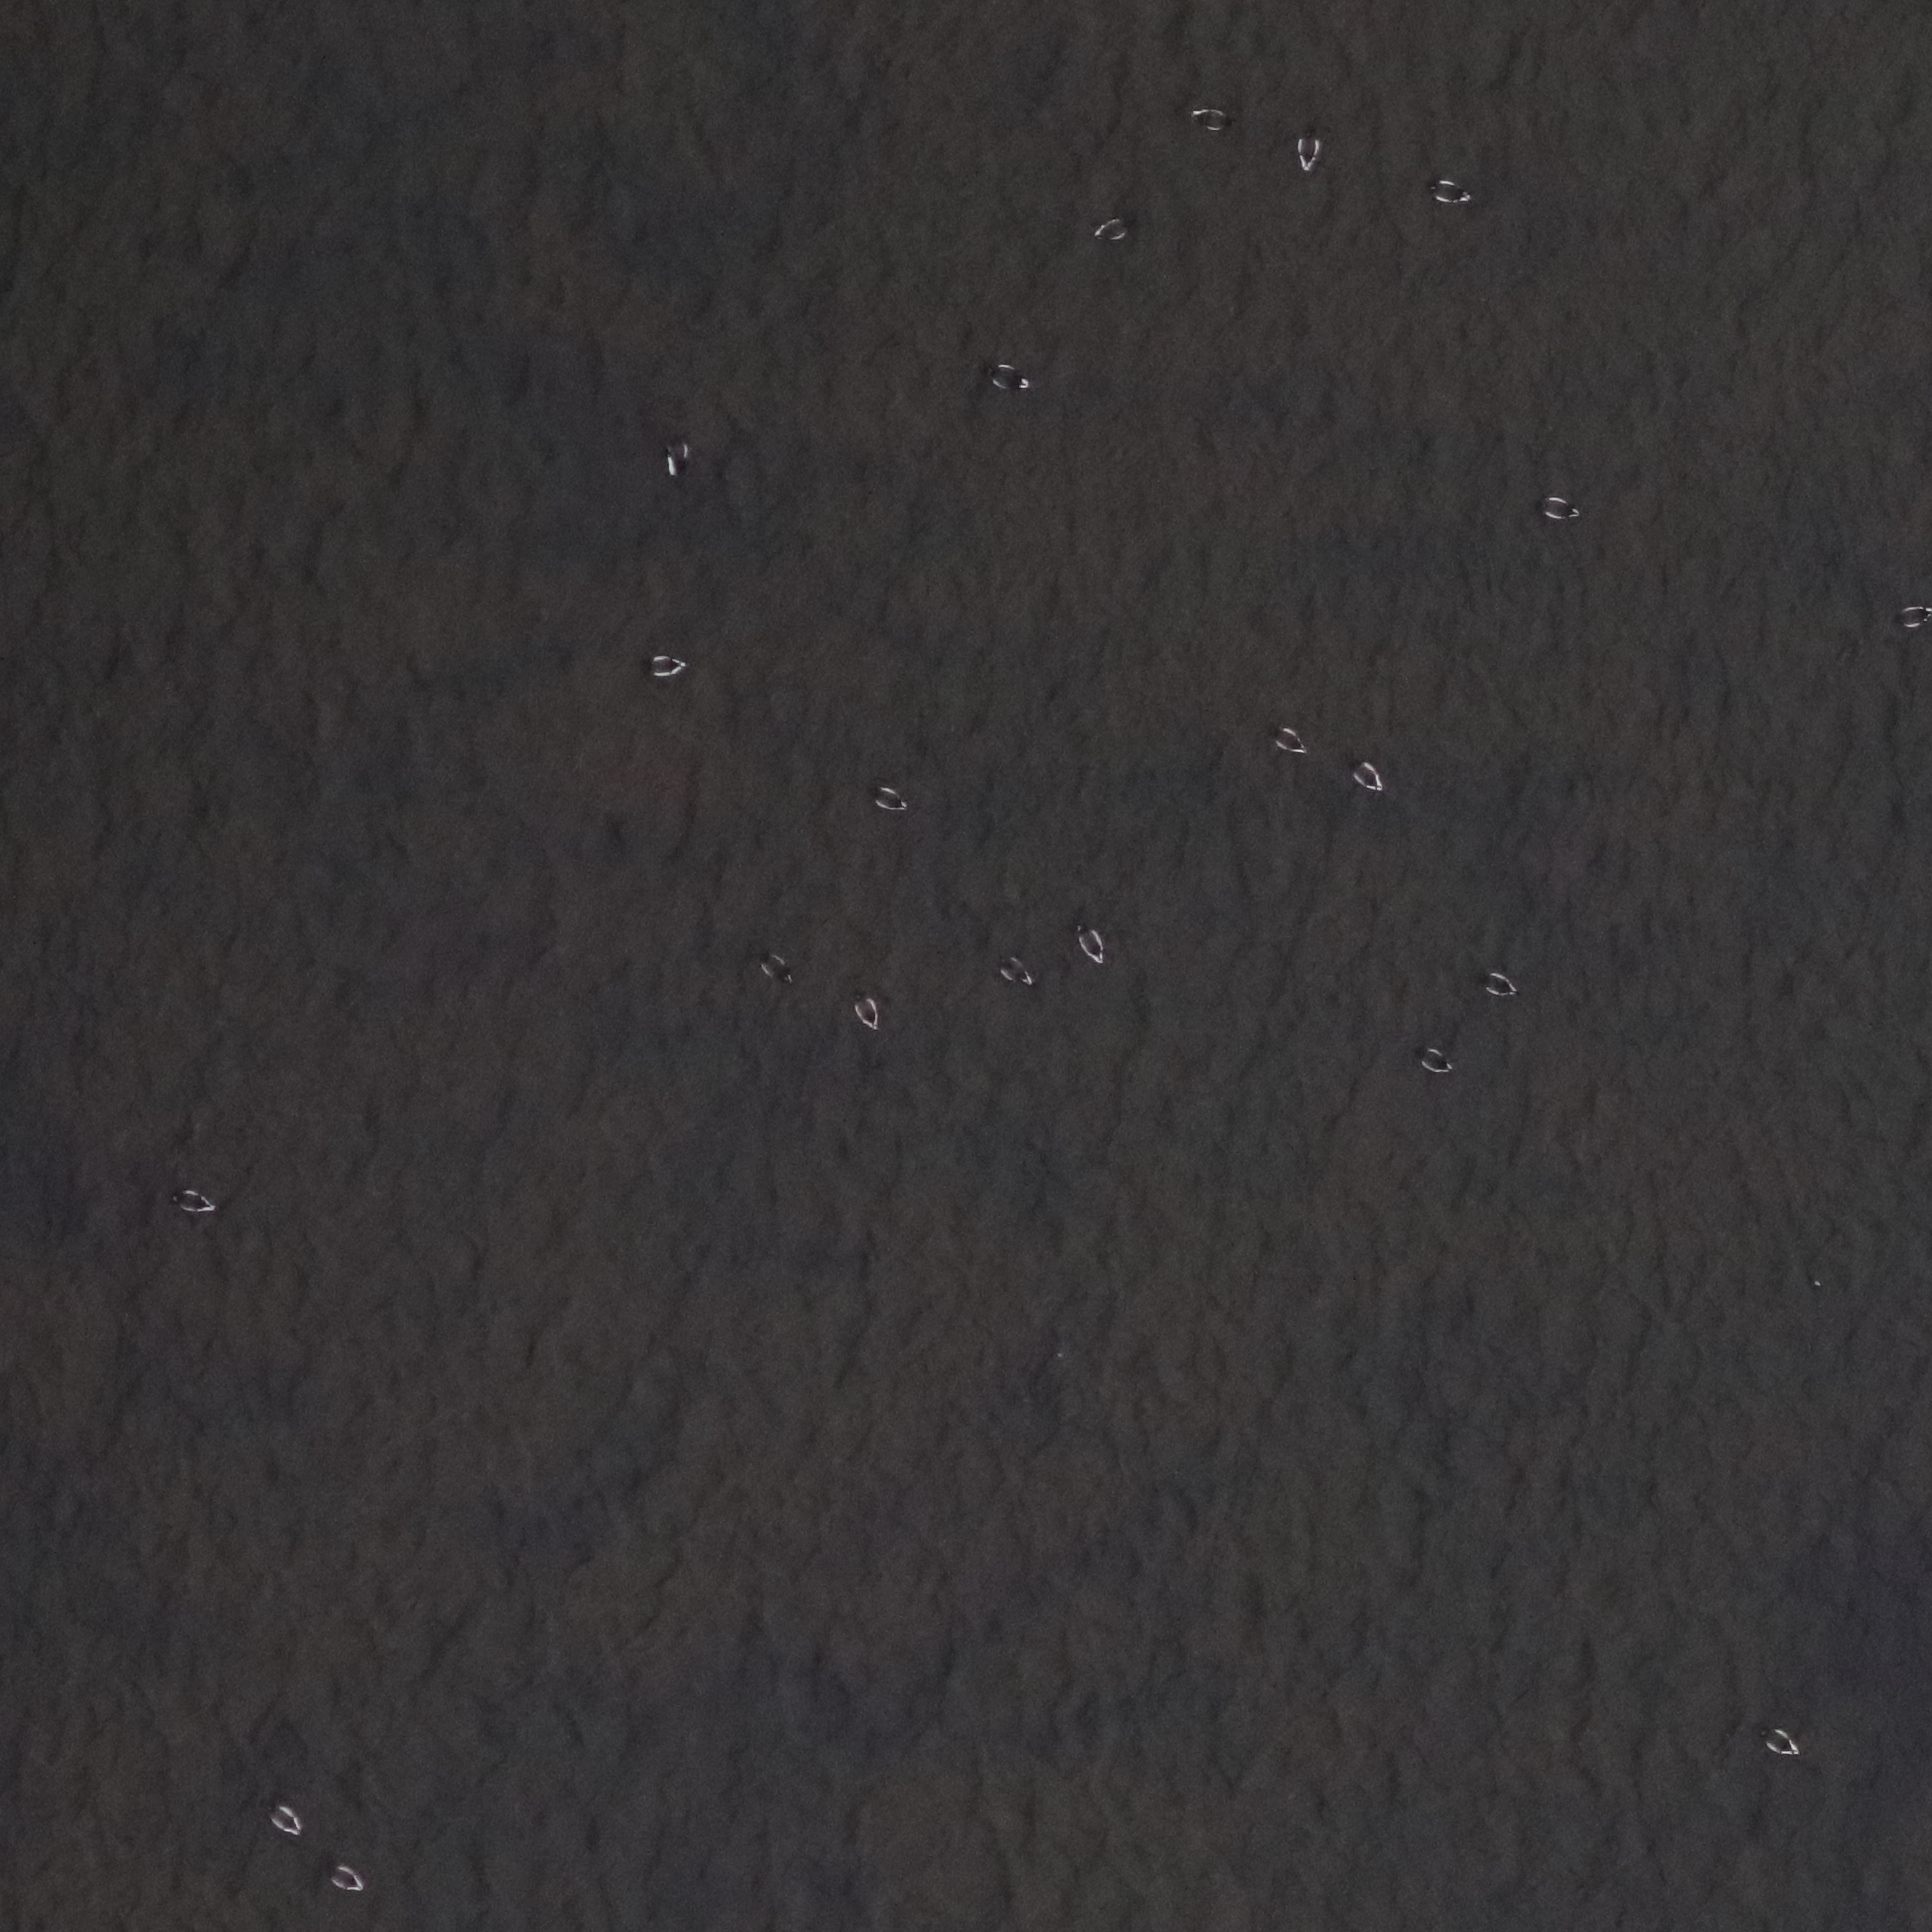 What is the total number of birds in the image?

22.